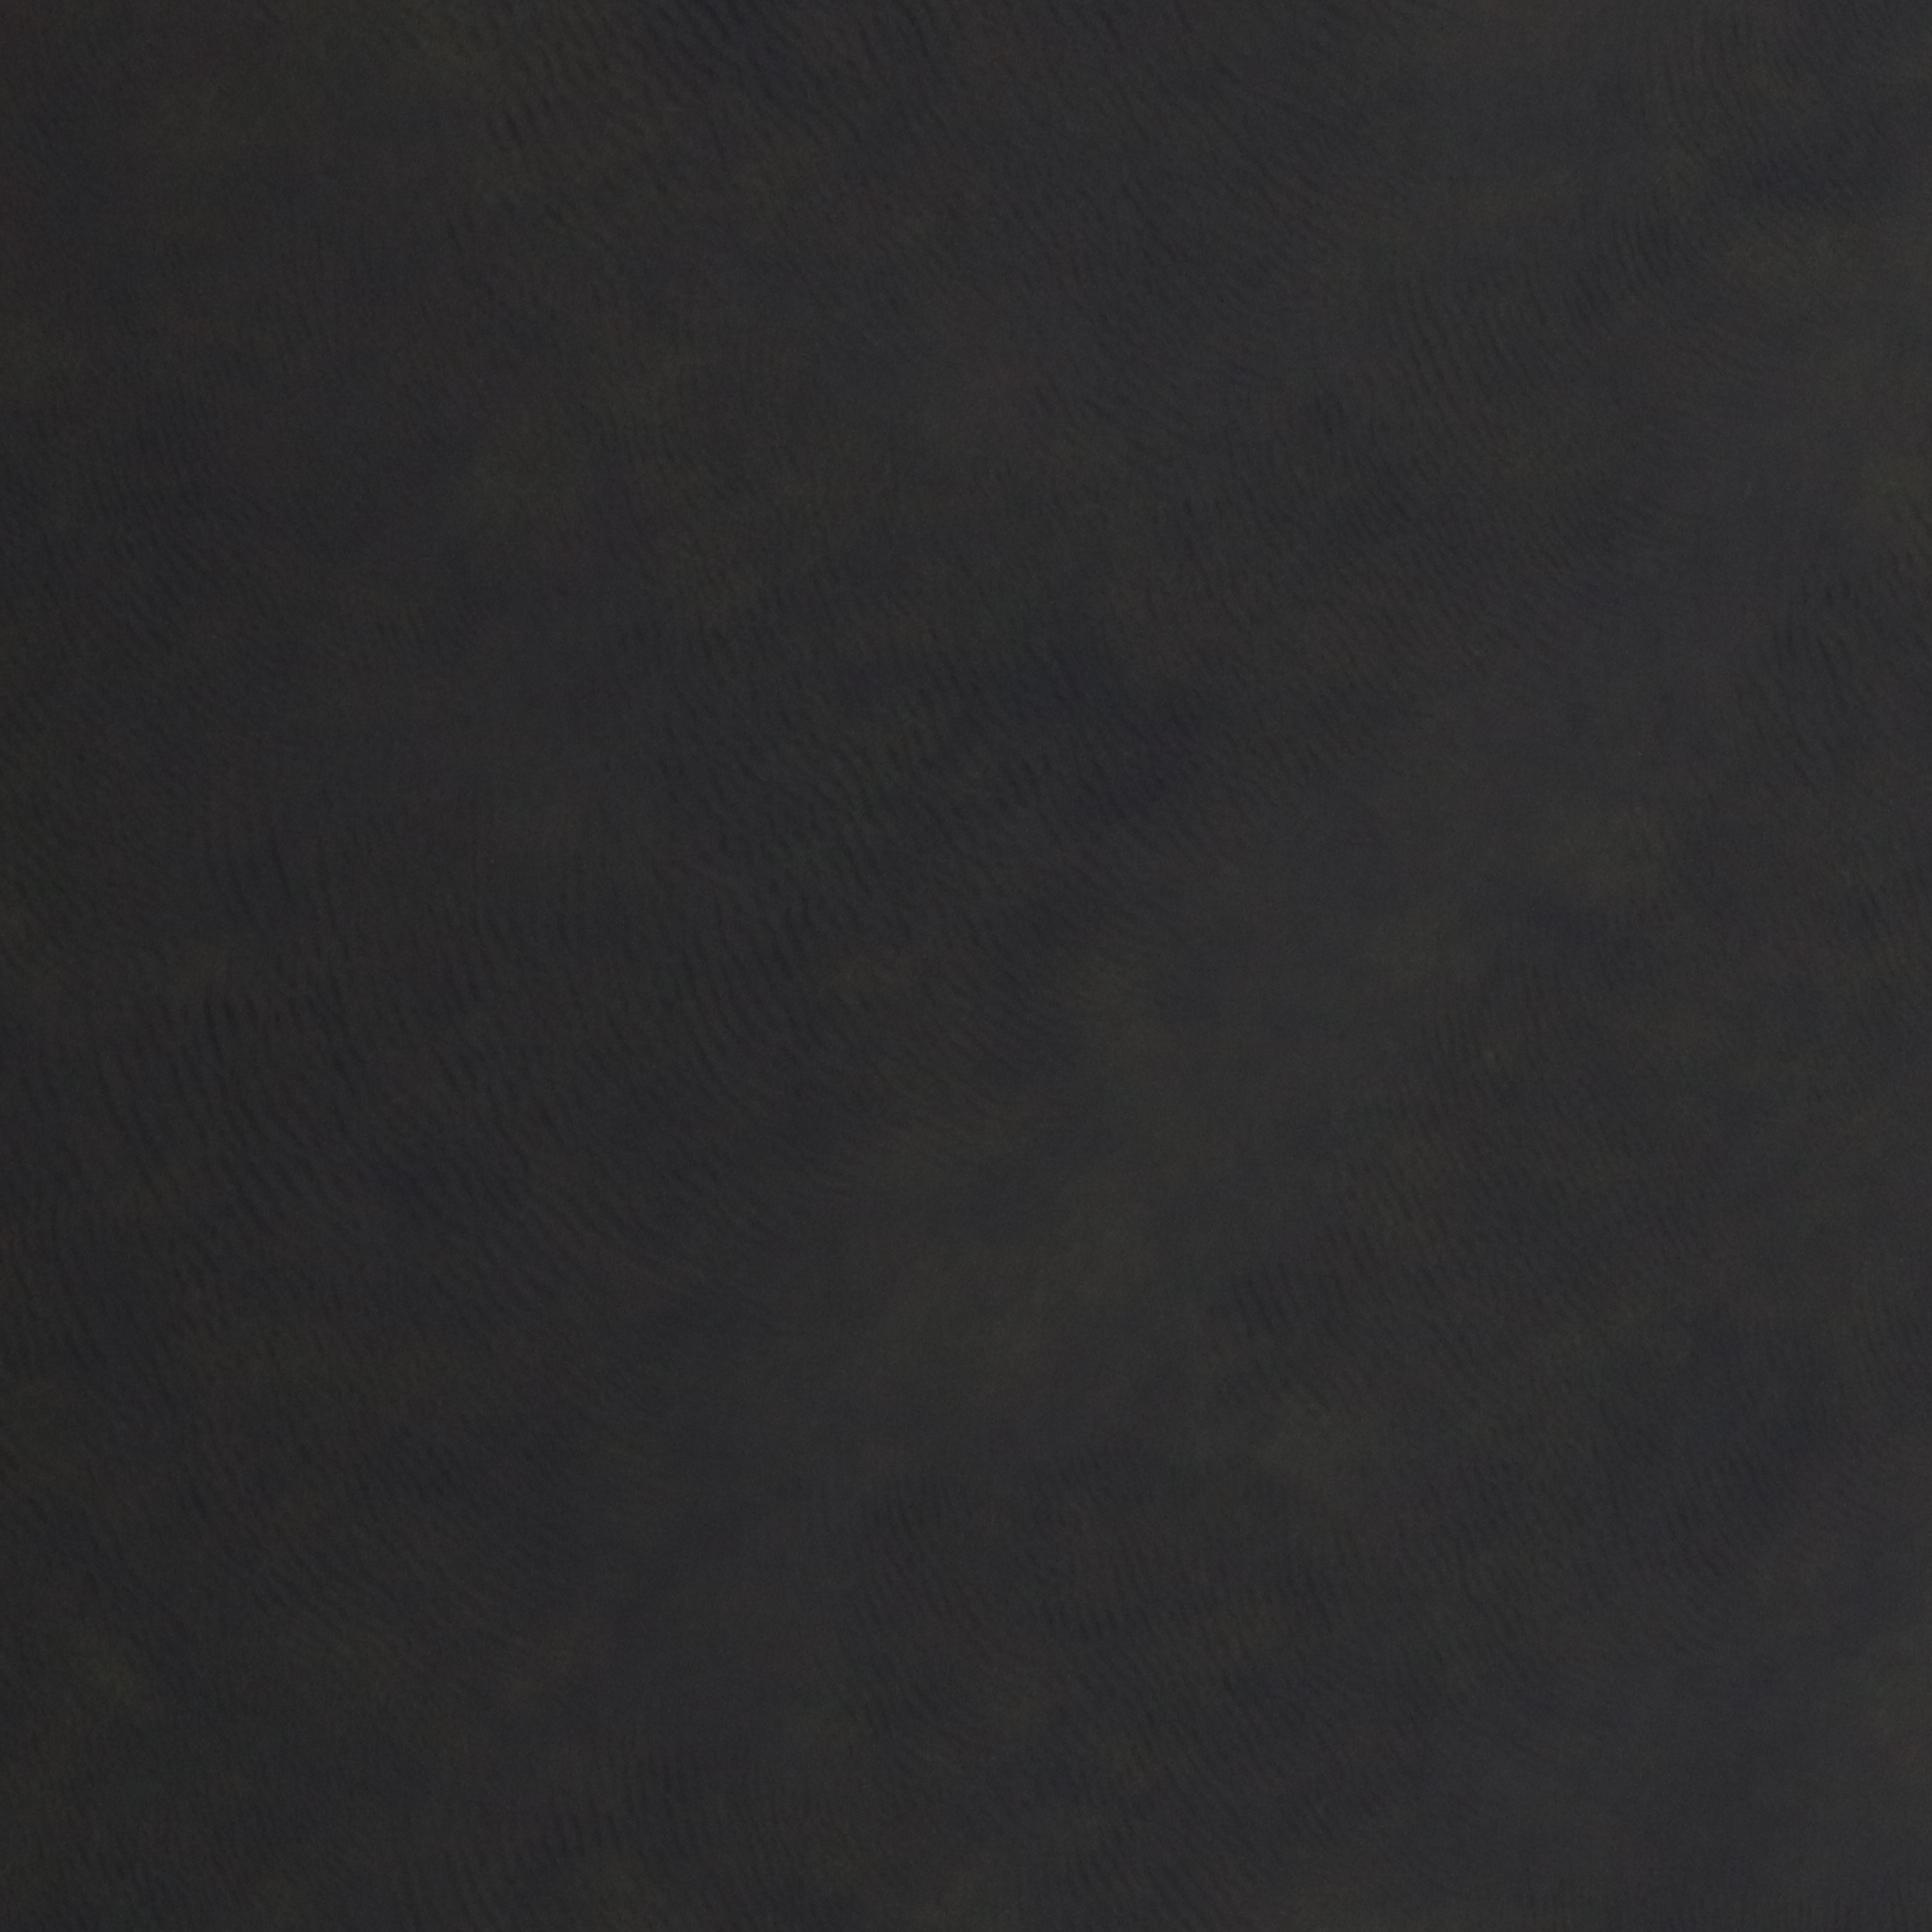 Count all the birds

0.